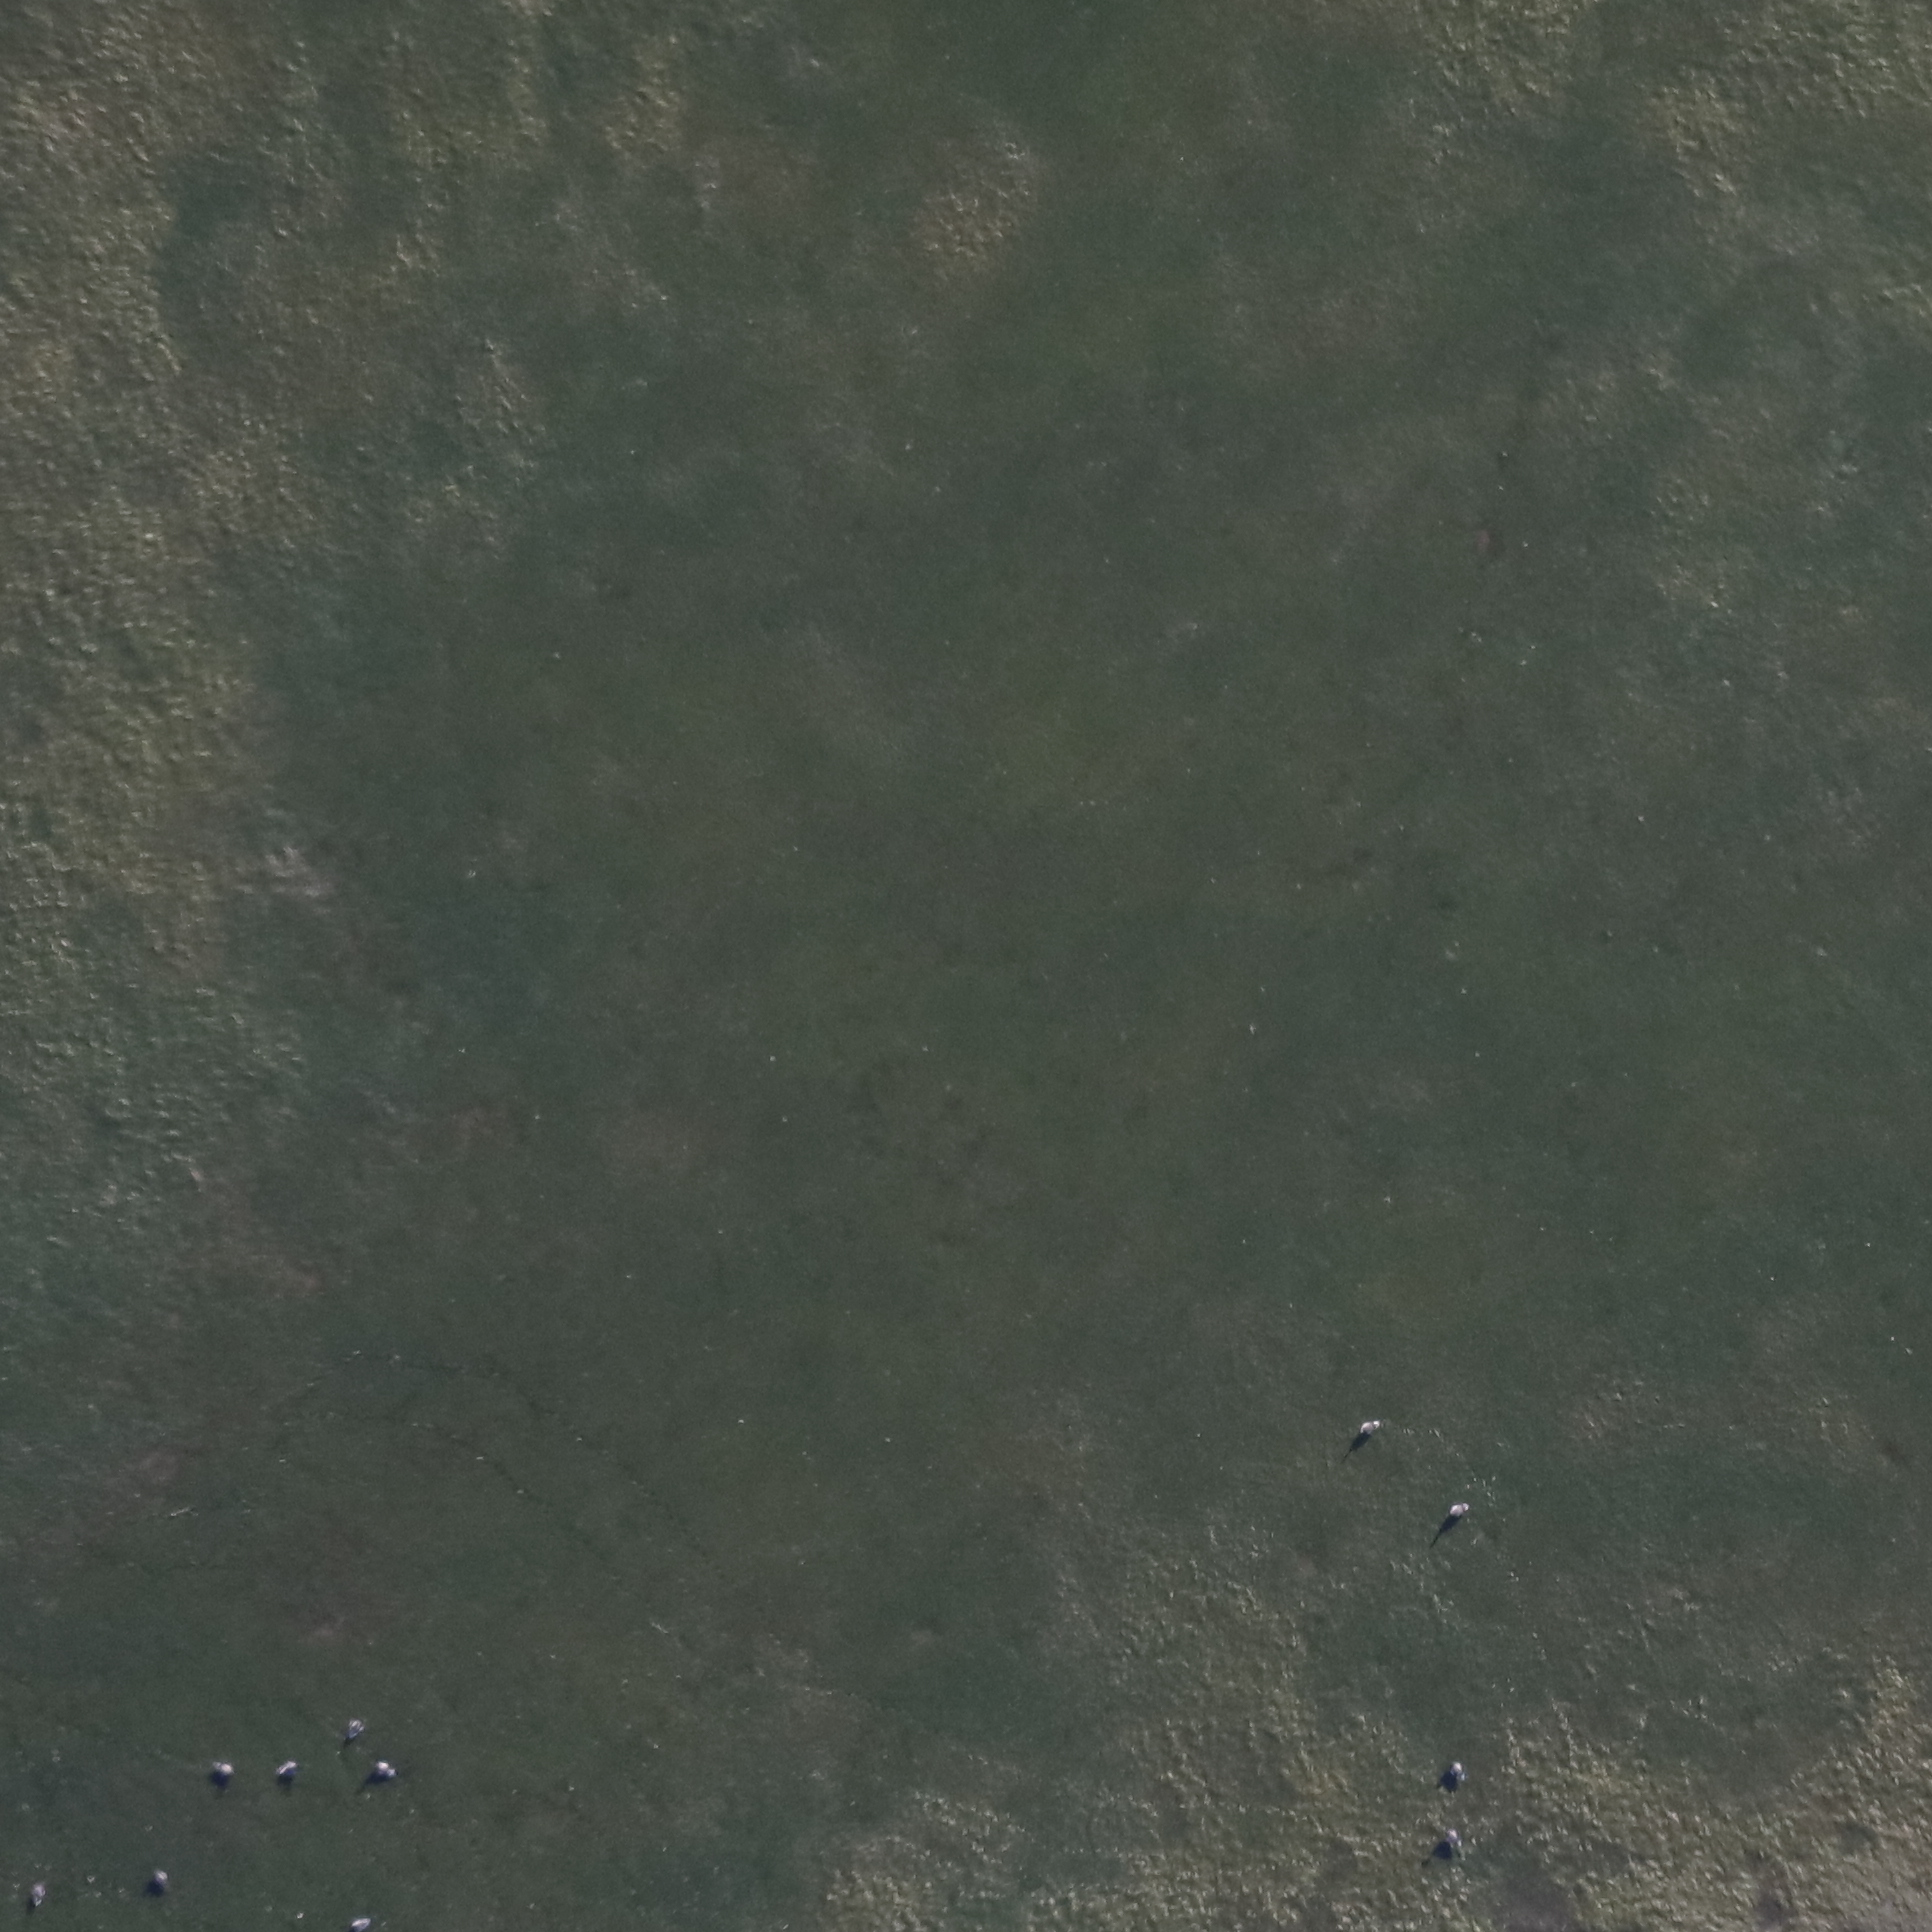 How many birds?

11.